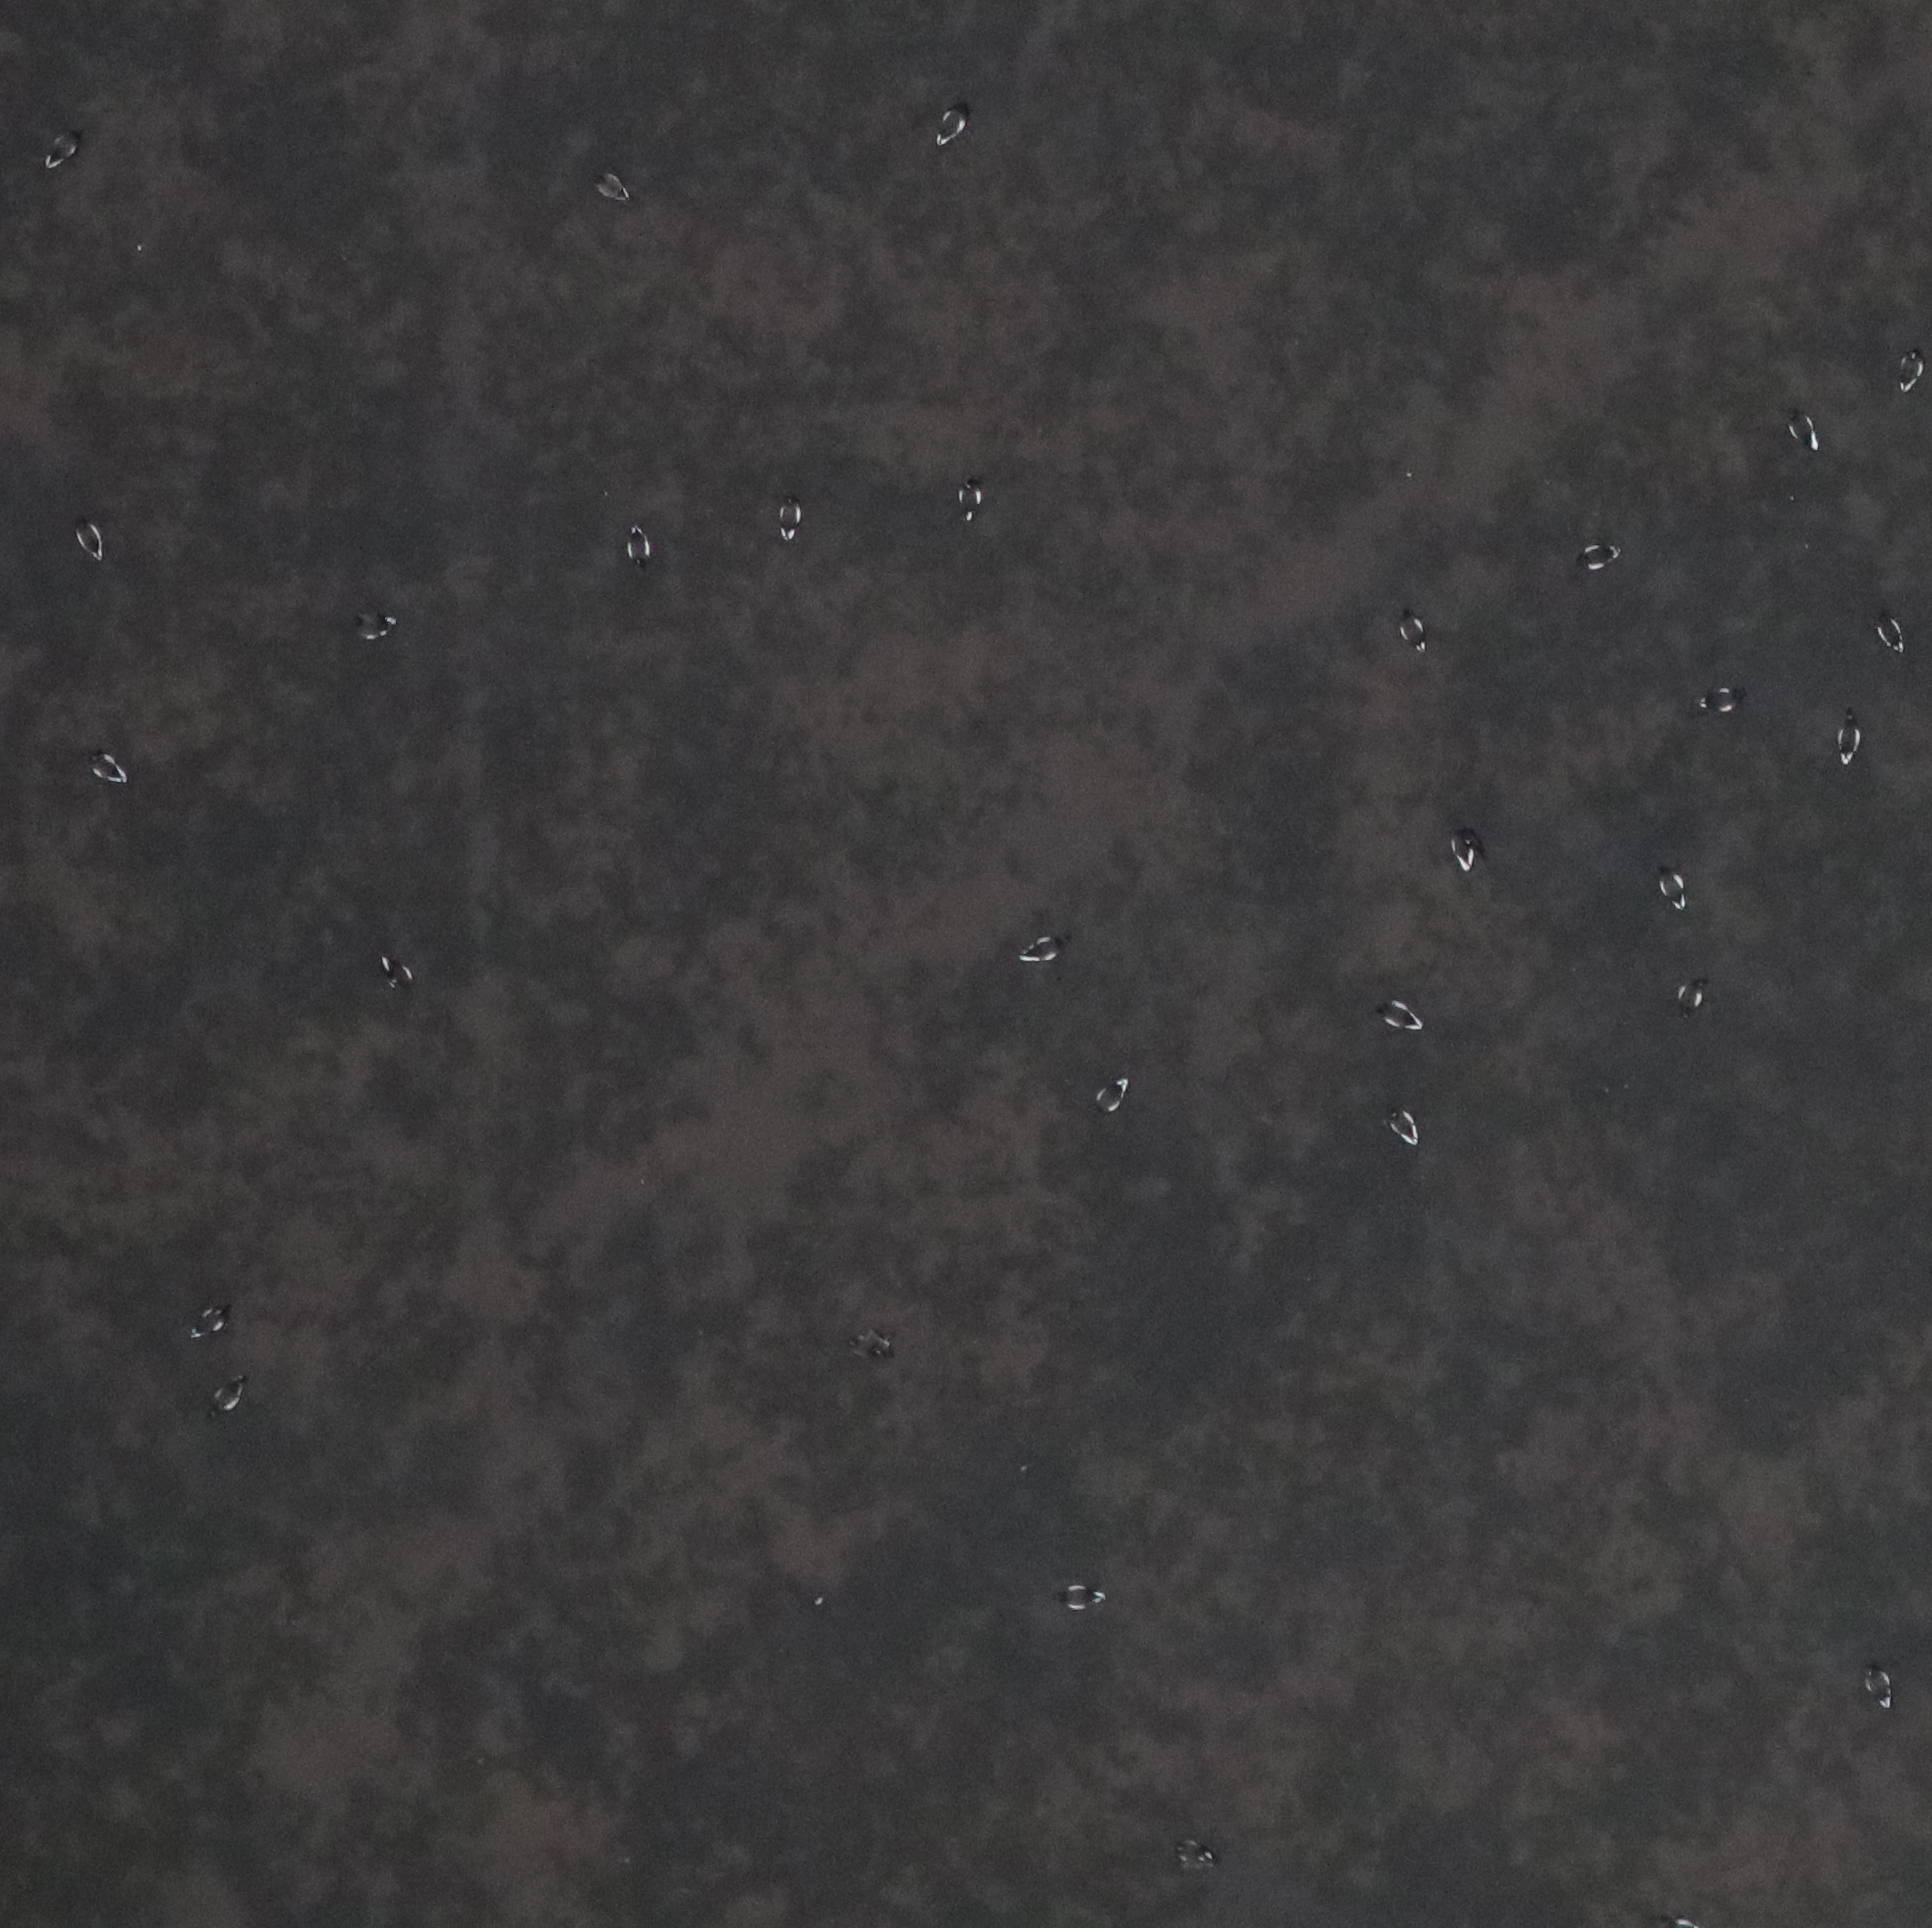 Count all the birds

30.